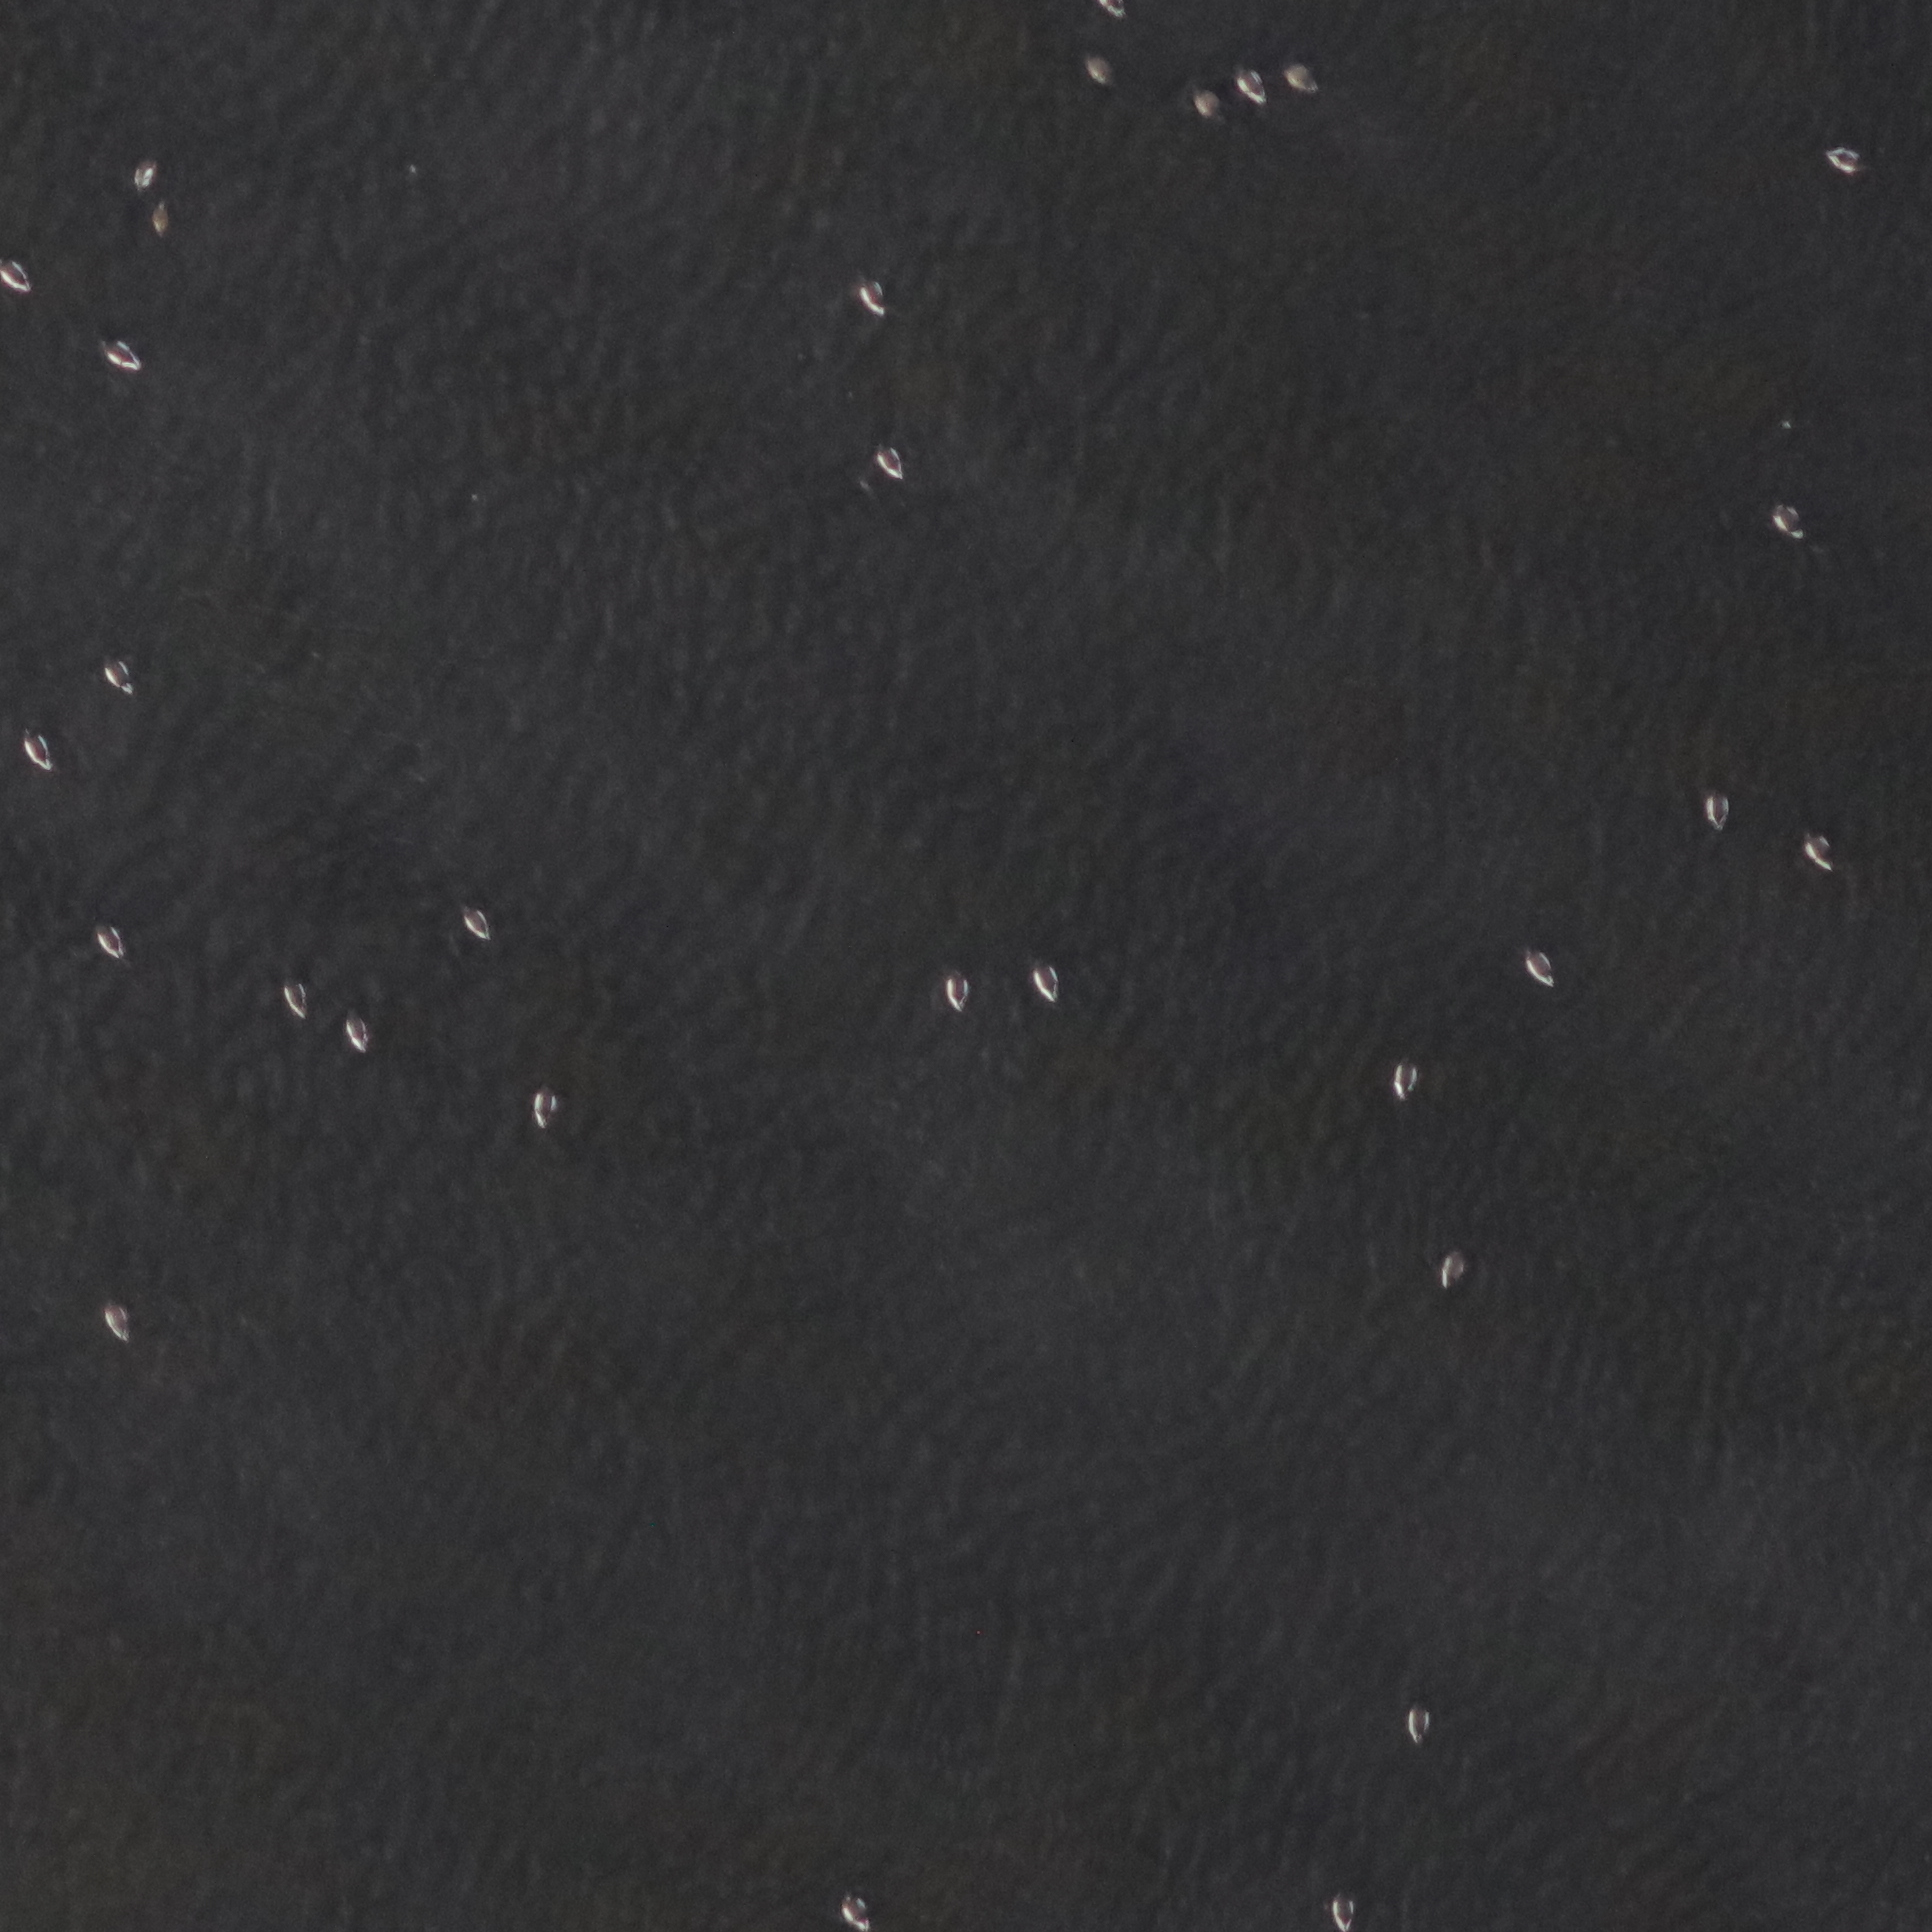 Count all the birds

30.